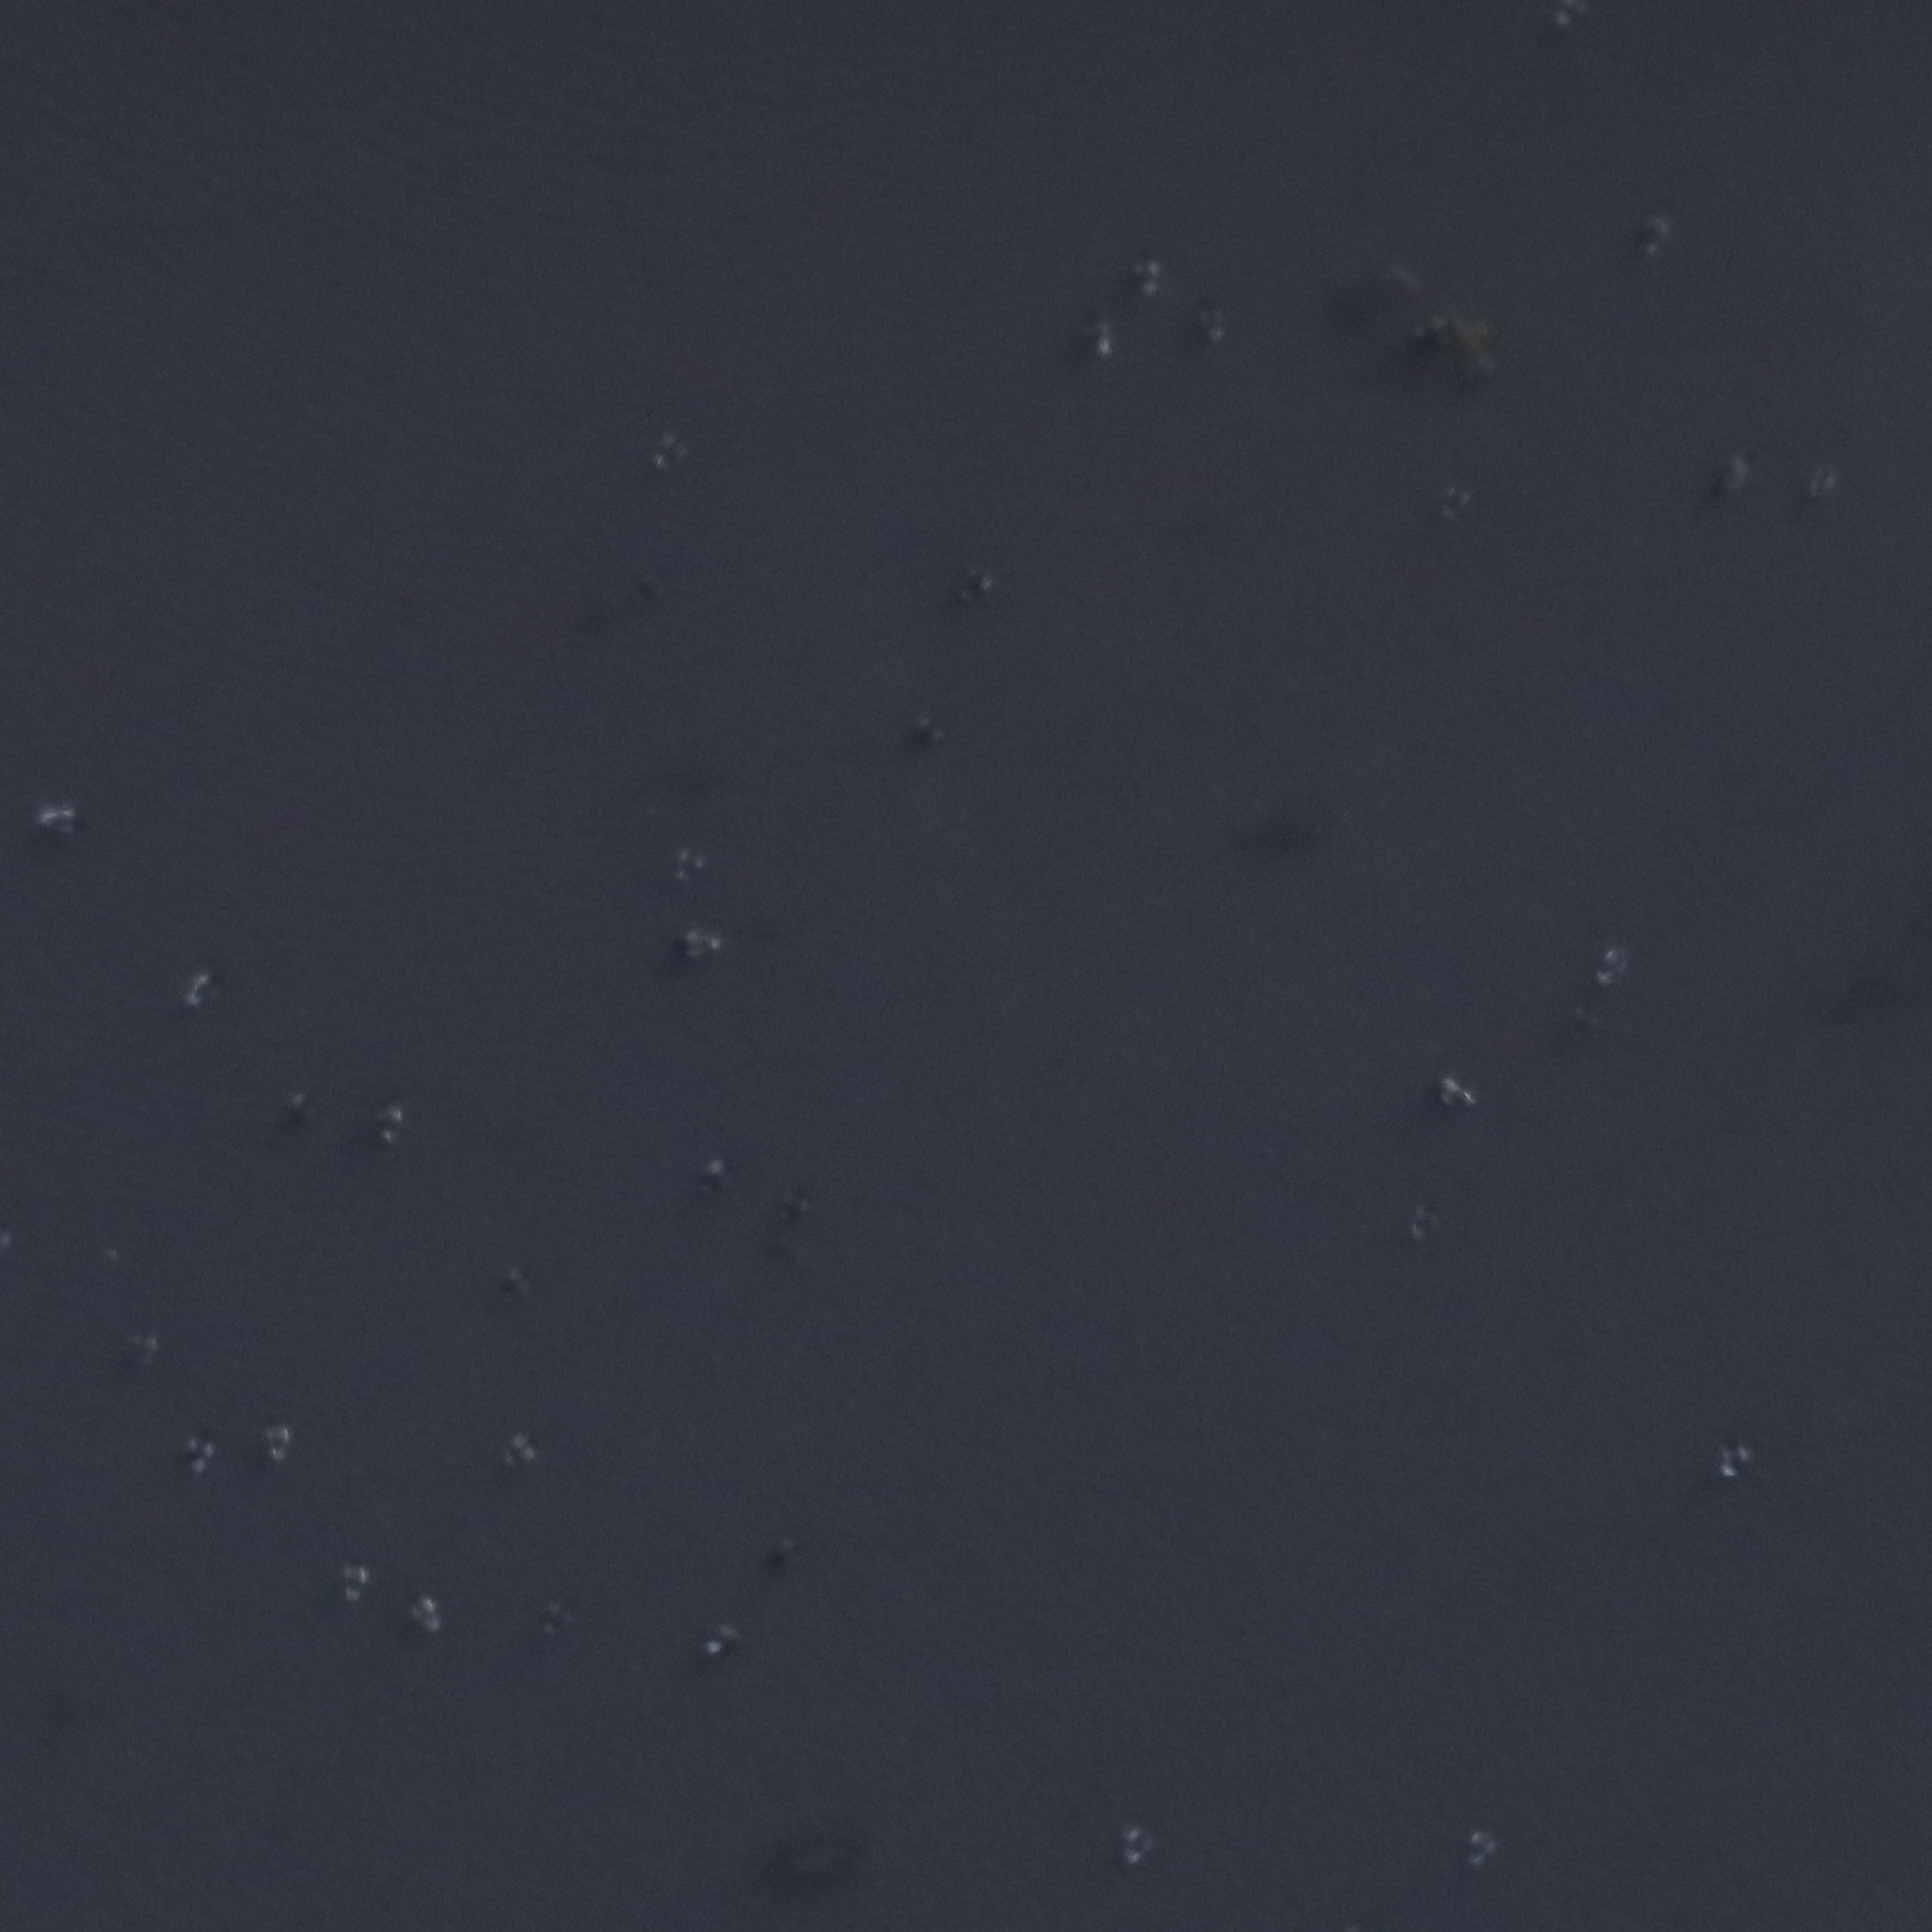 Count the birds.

37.